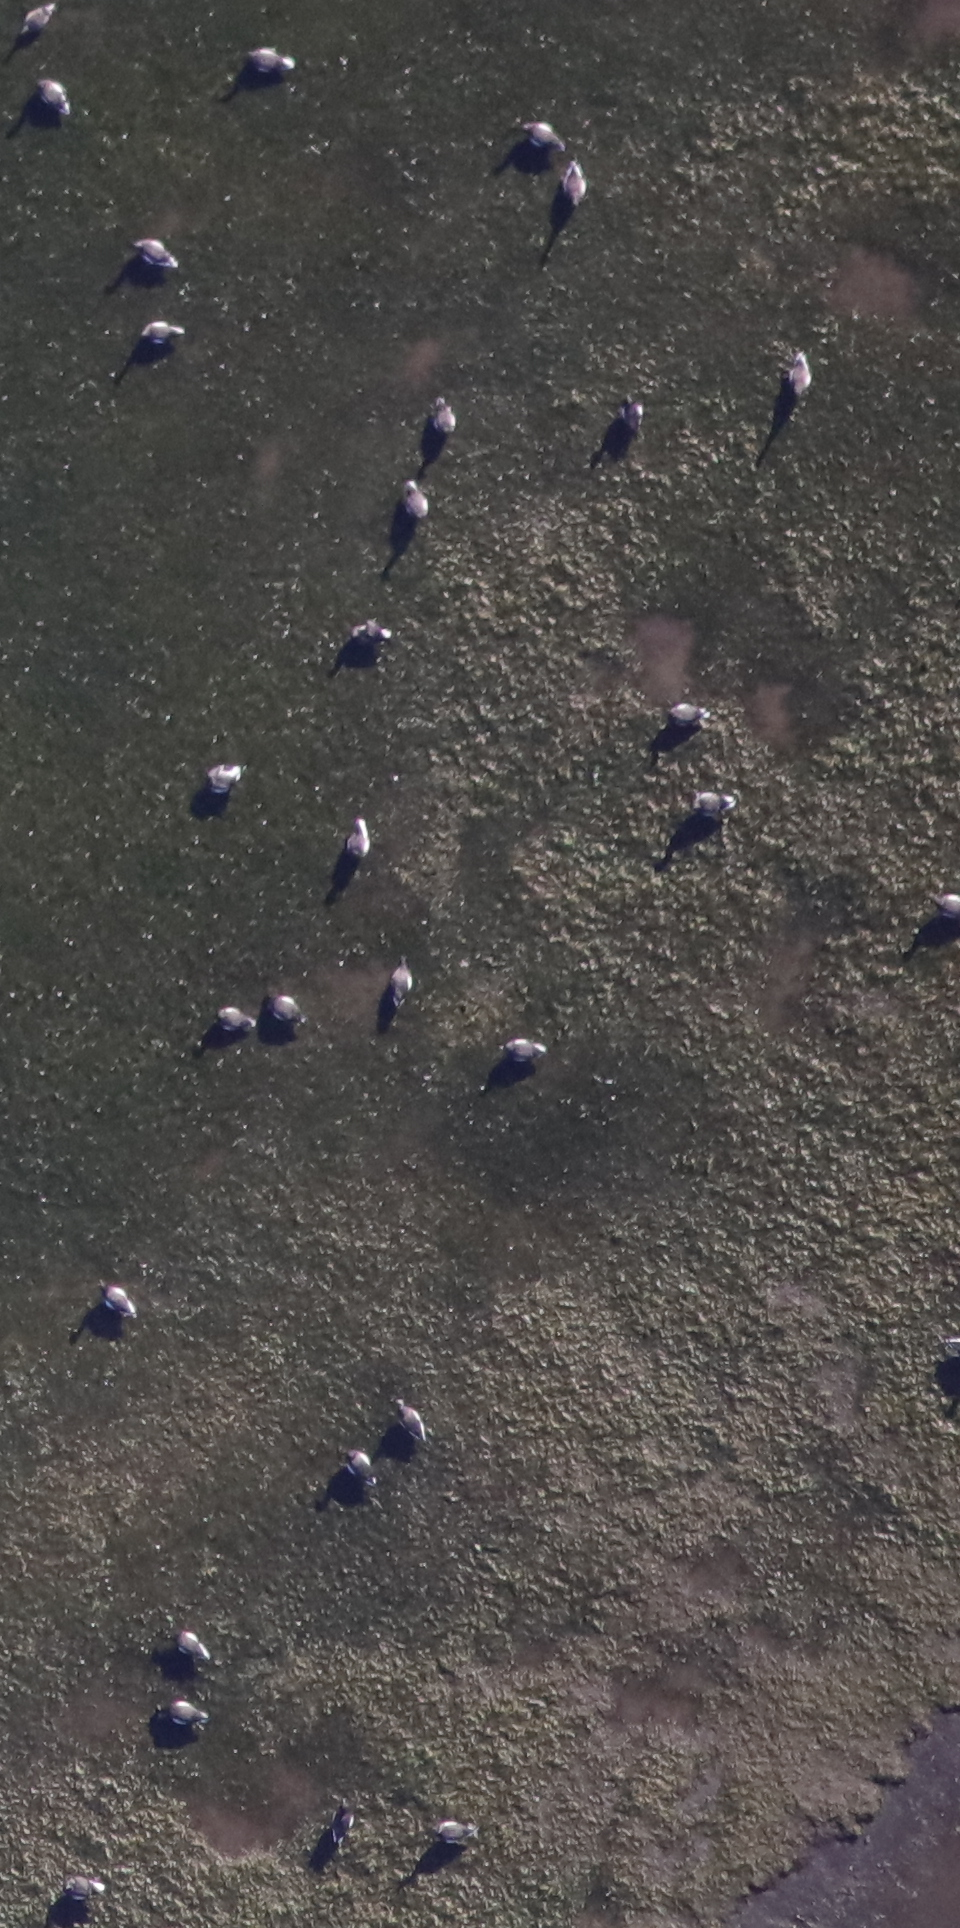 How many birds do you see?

29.